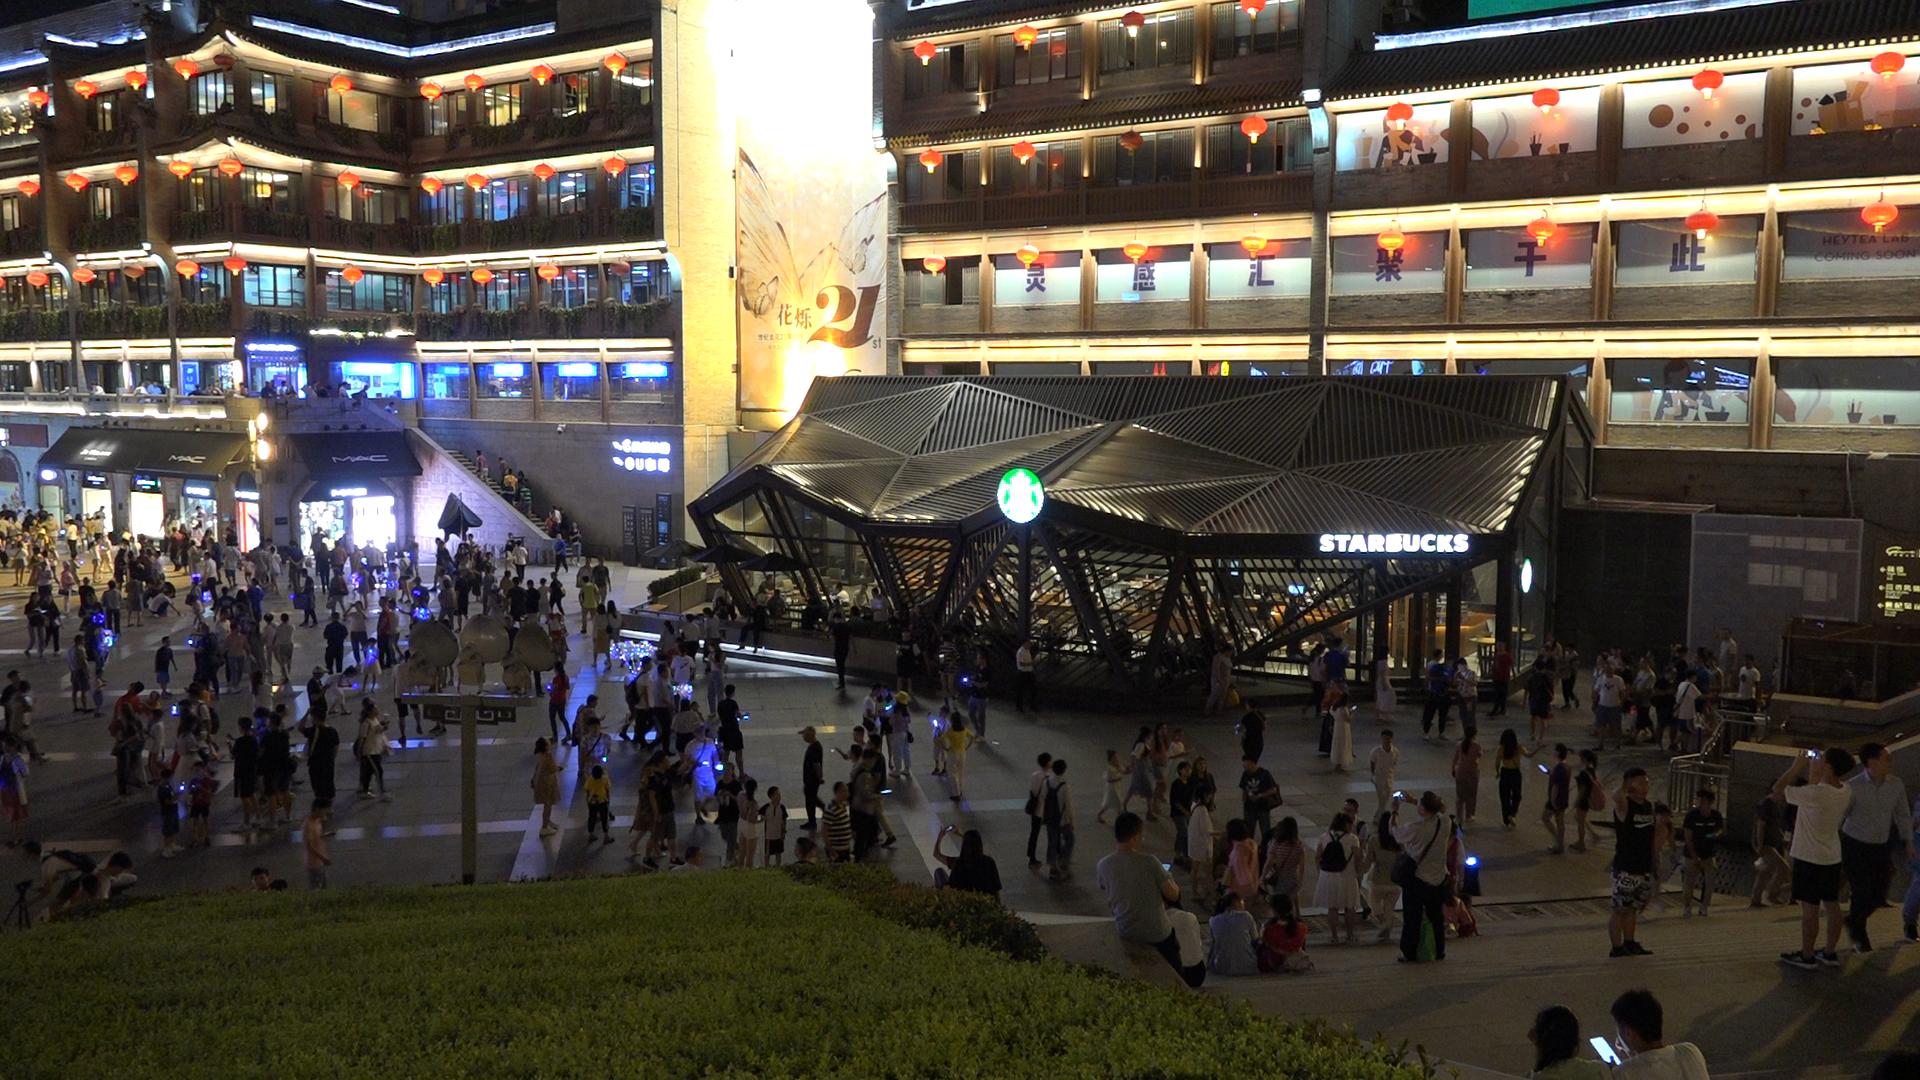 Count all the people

315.